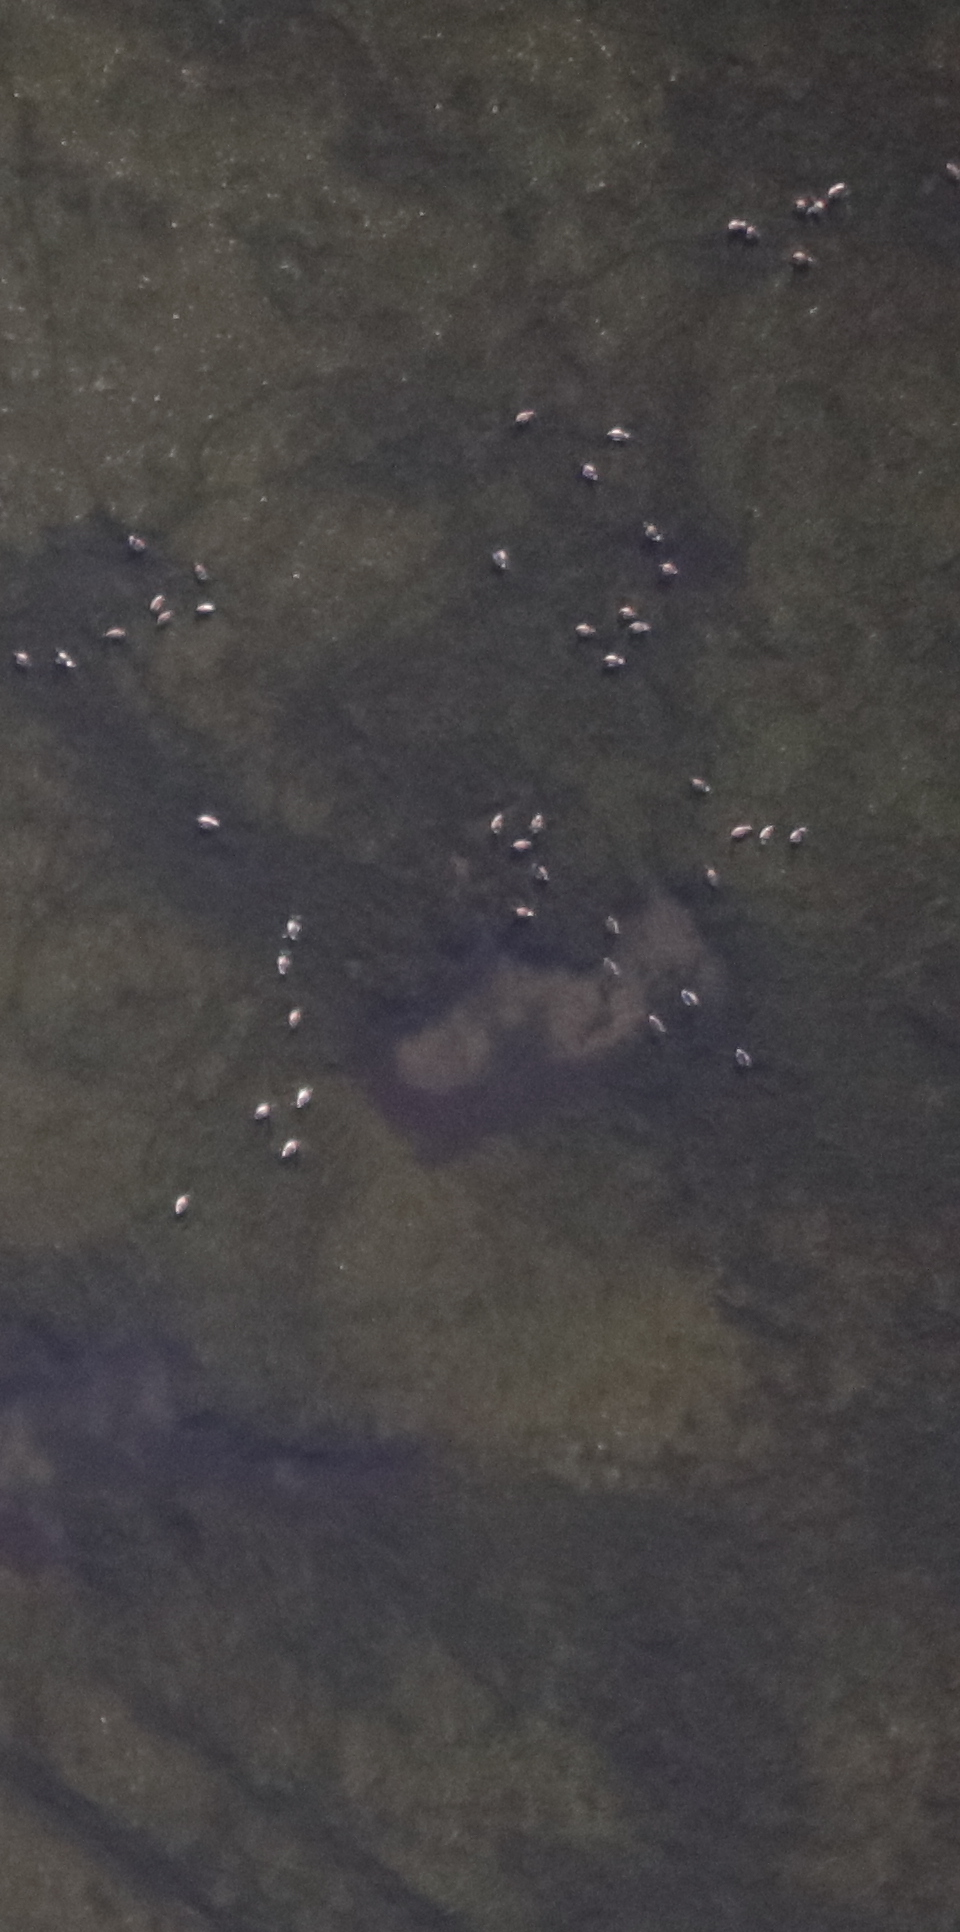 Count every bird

48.